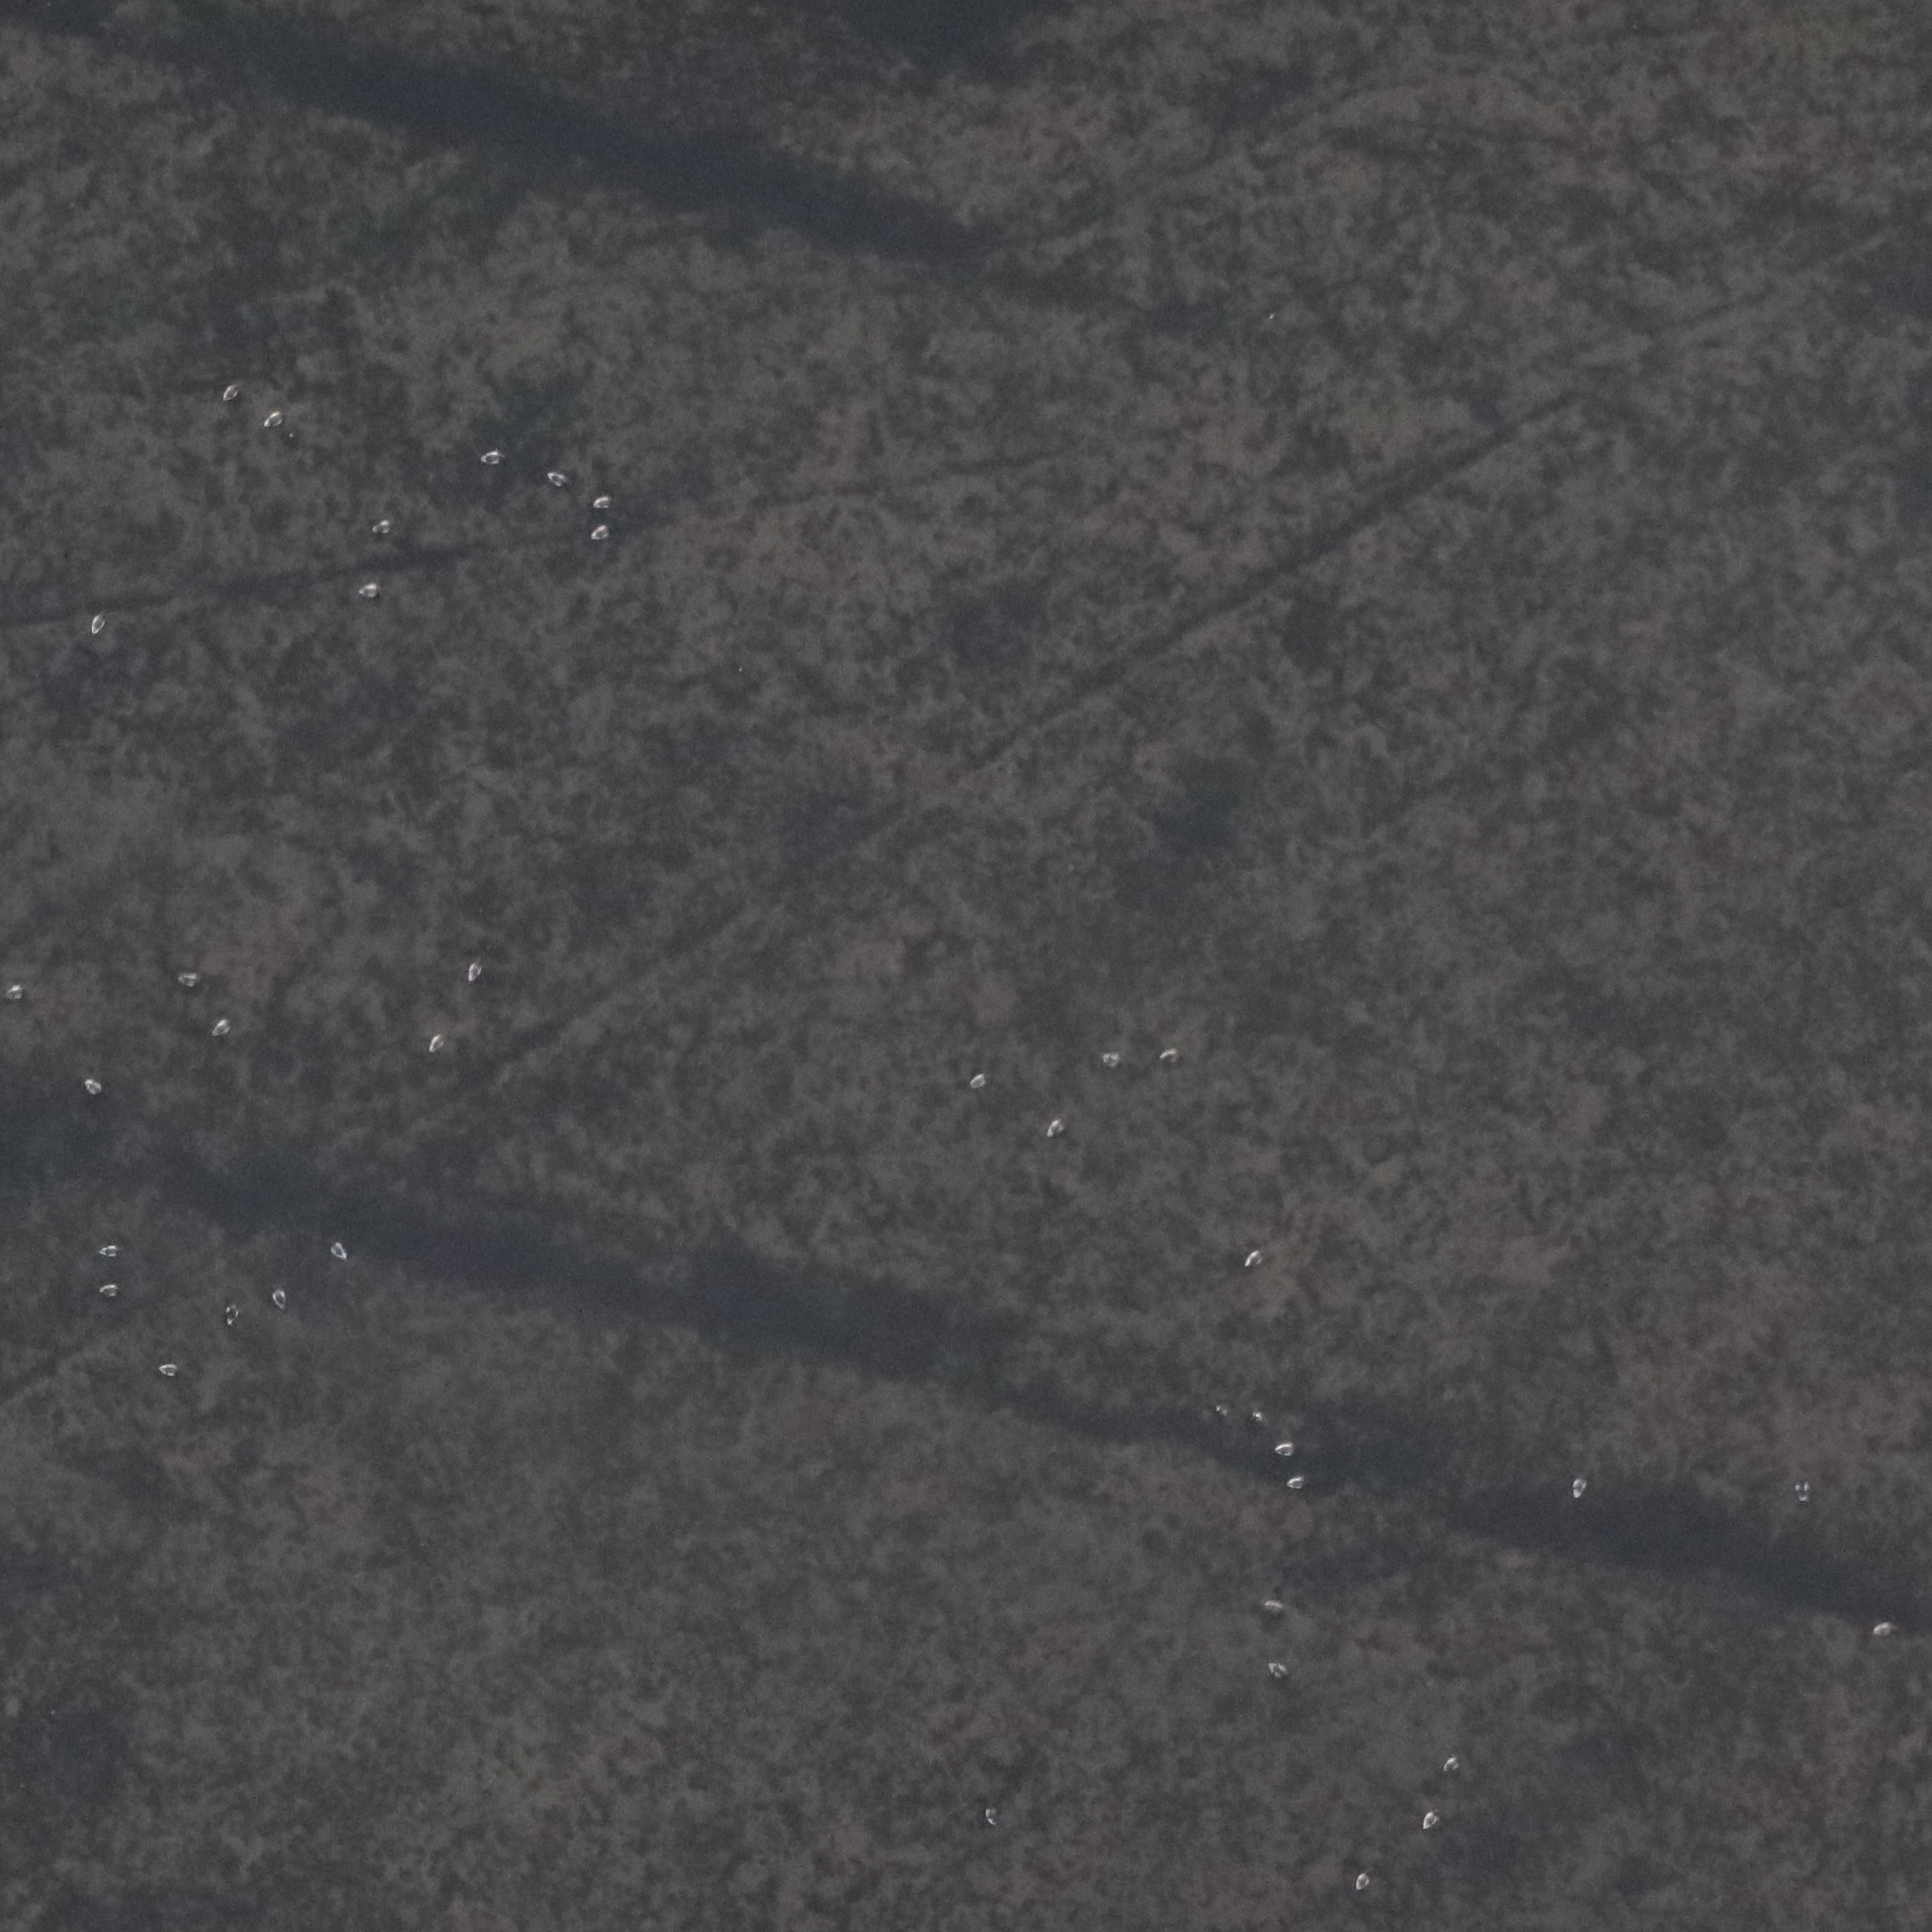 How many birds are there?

39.